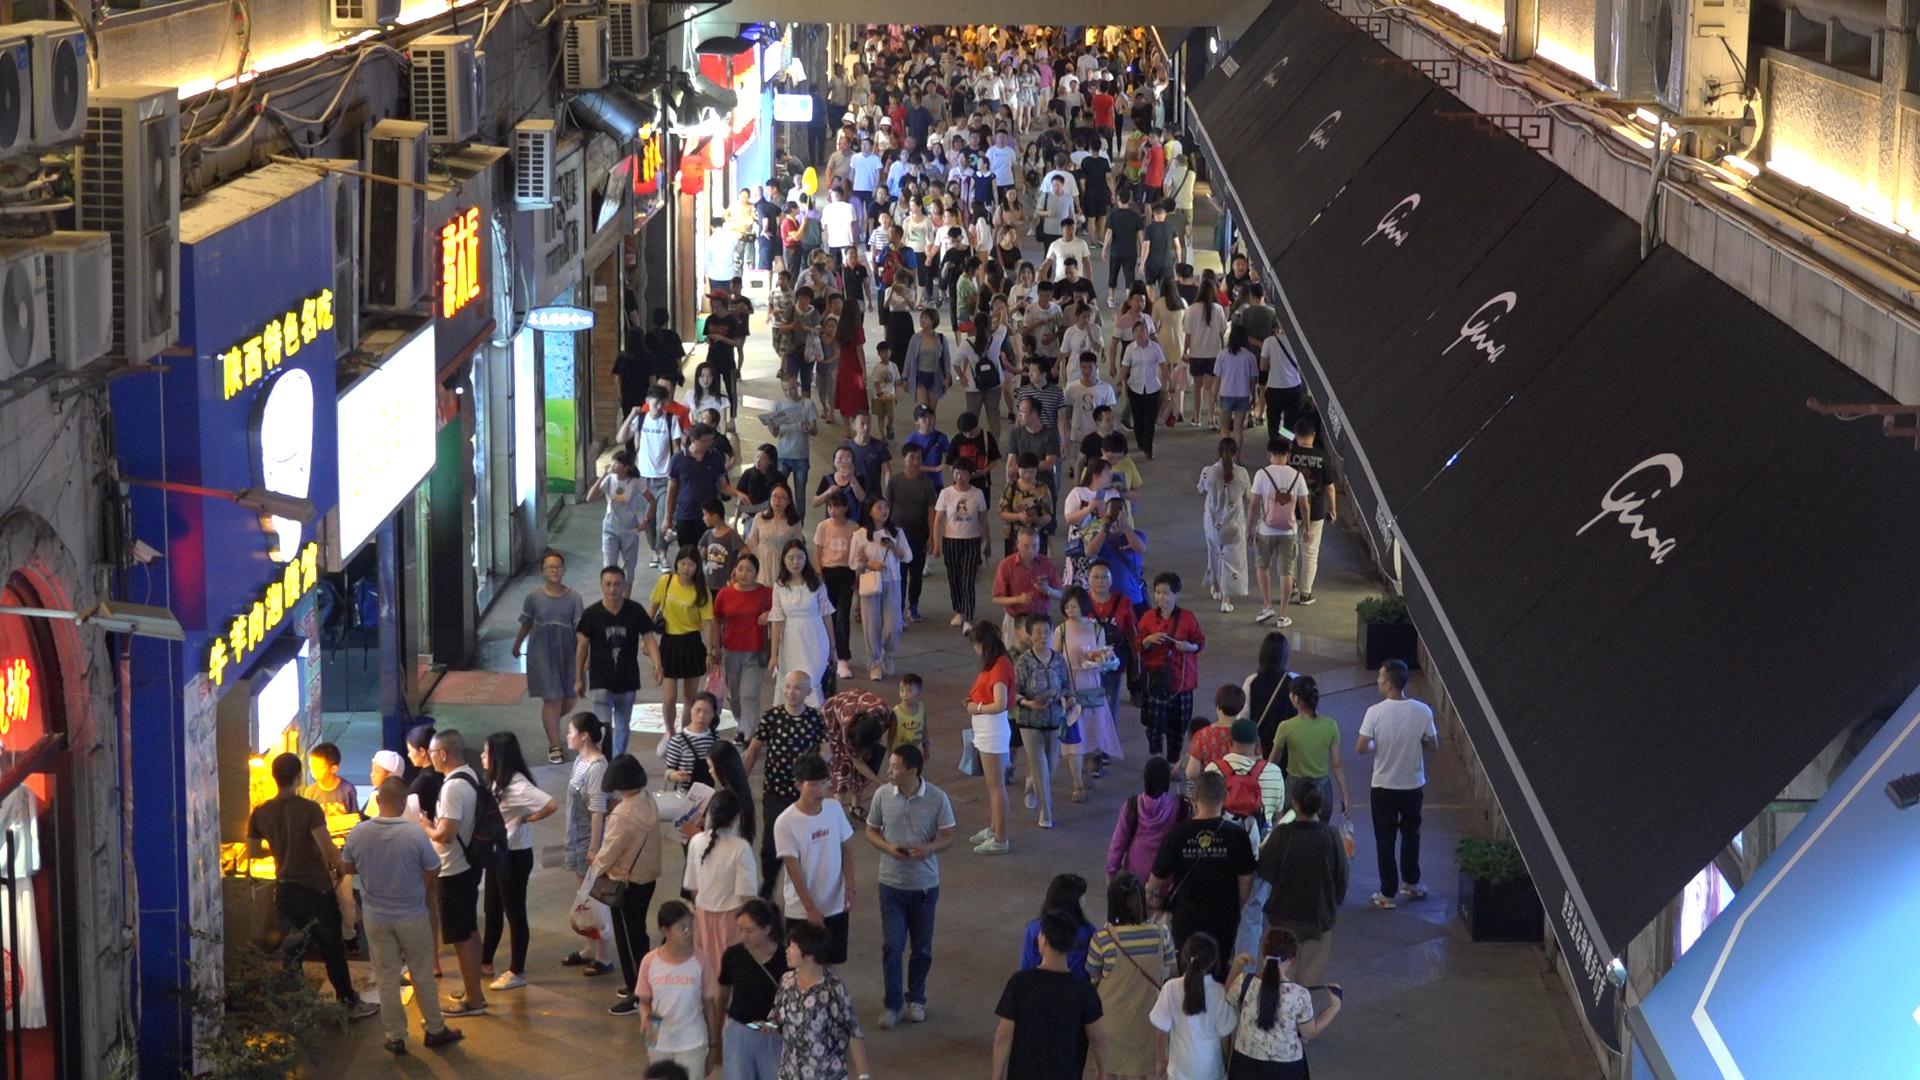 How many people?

250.